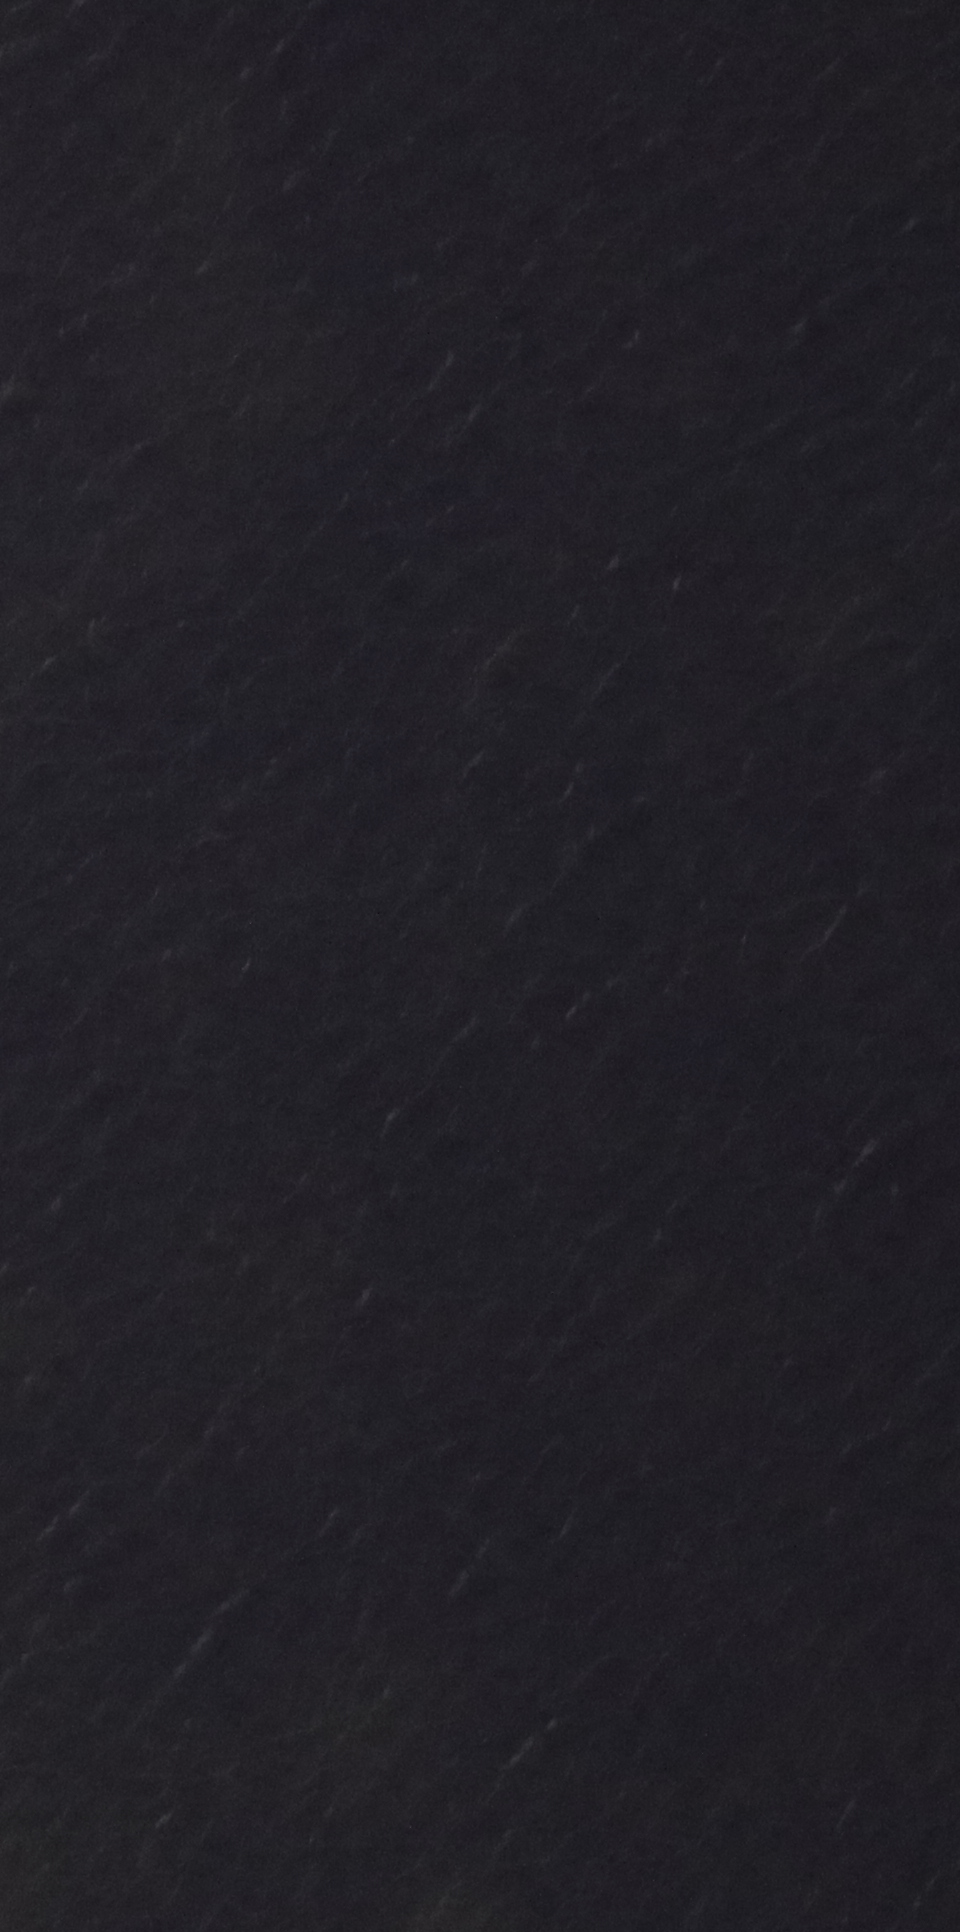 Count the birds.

0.